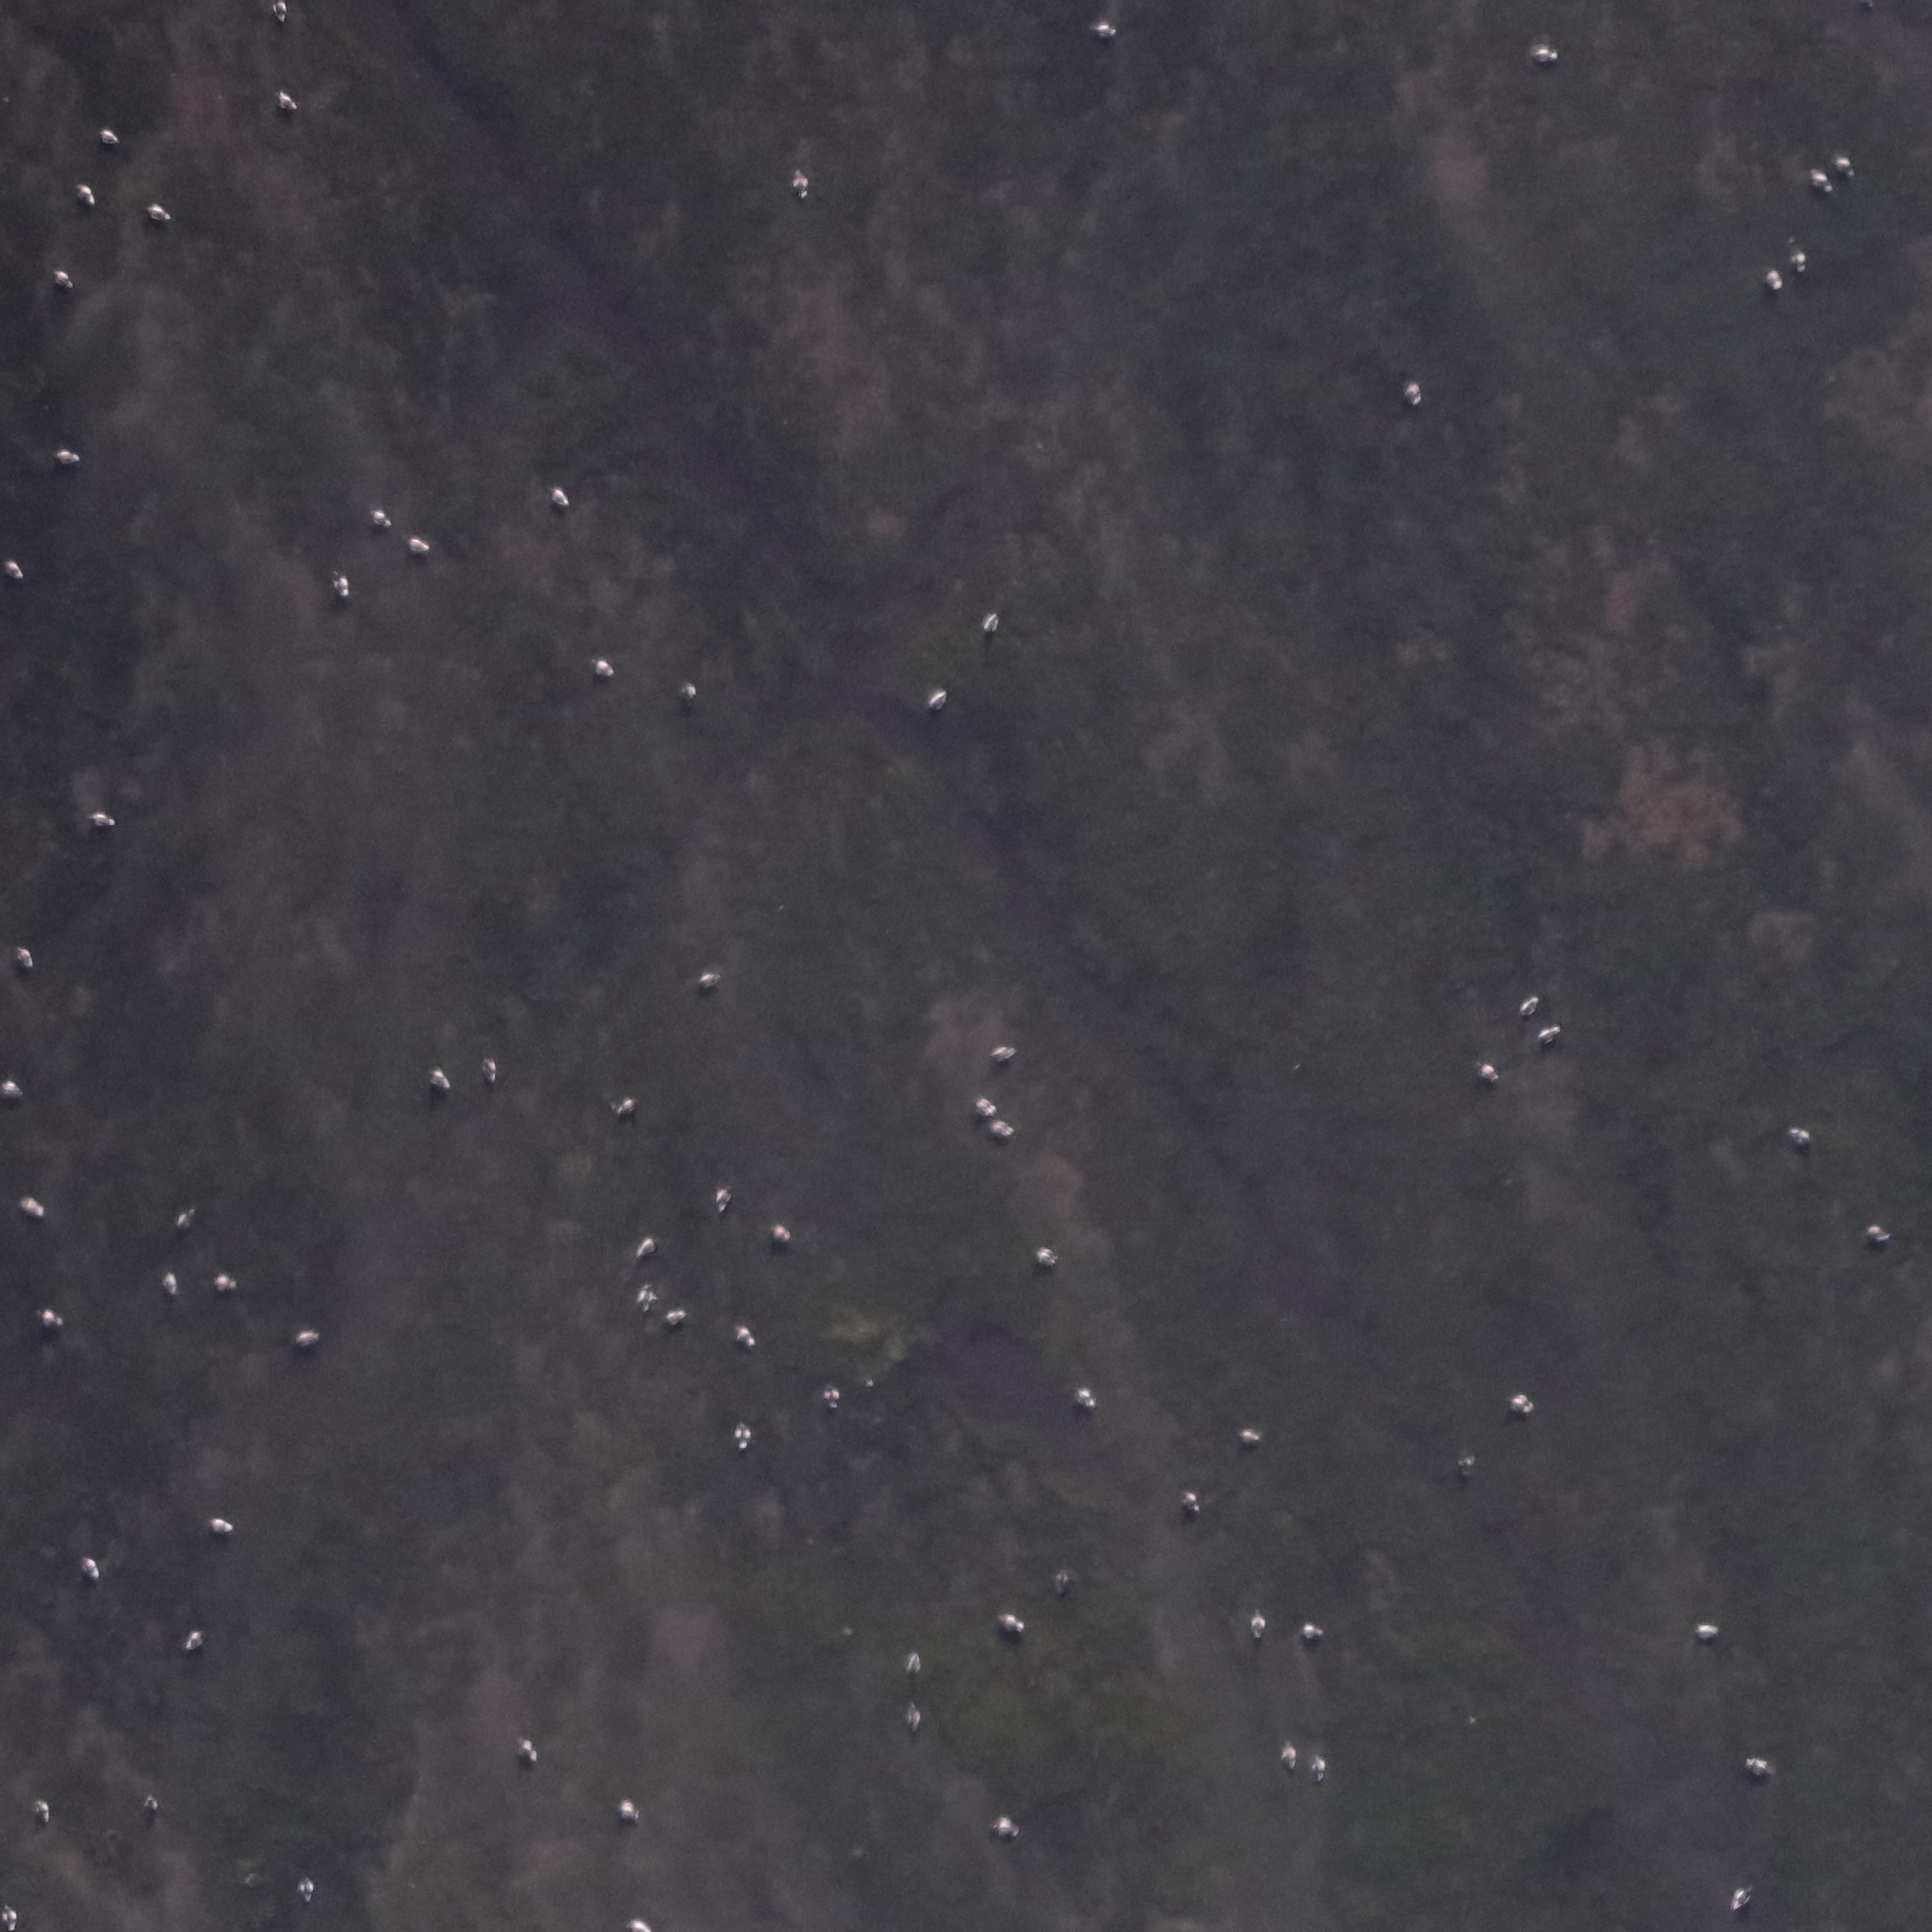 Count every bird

81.